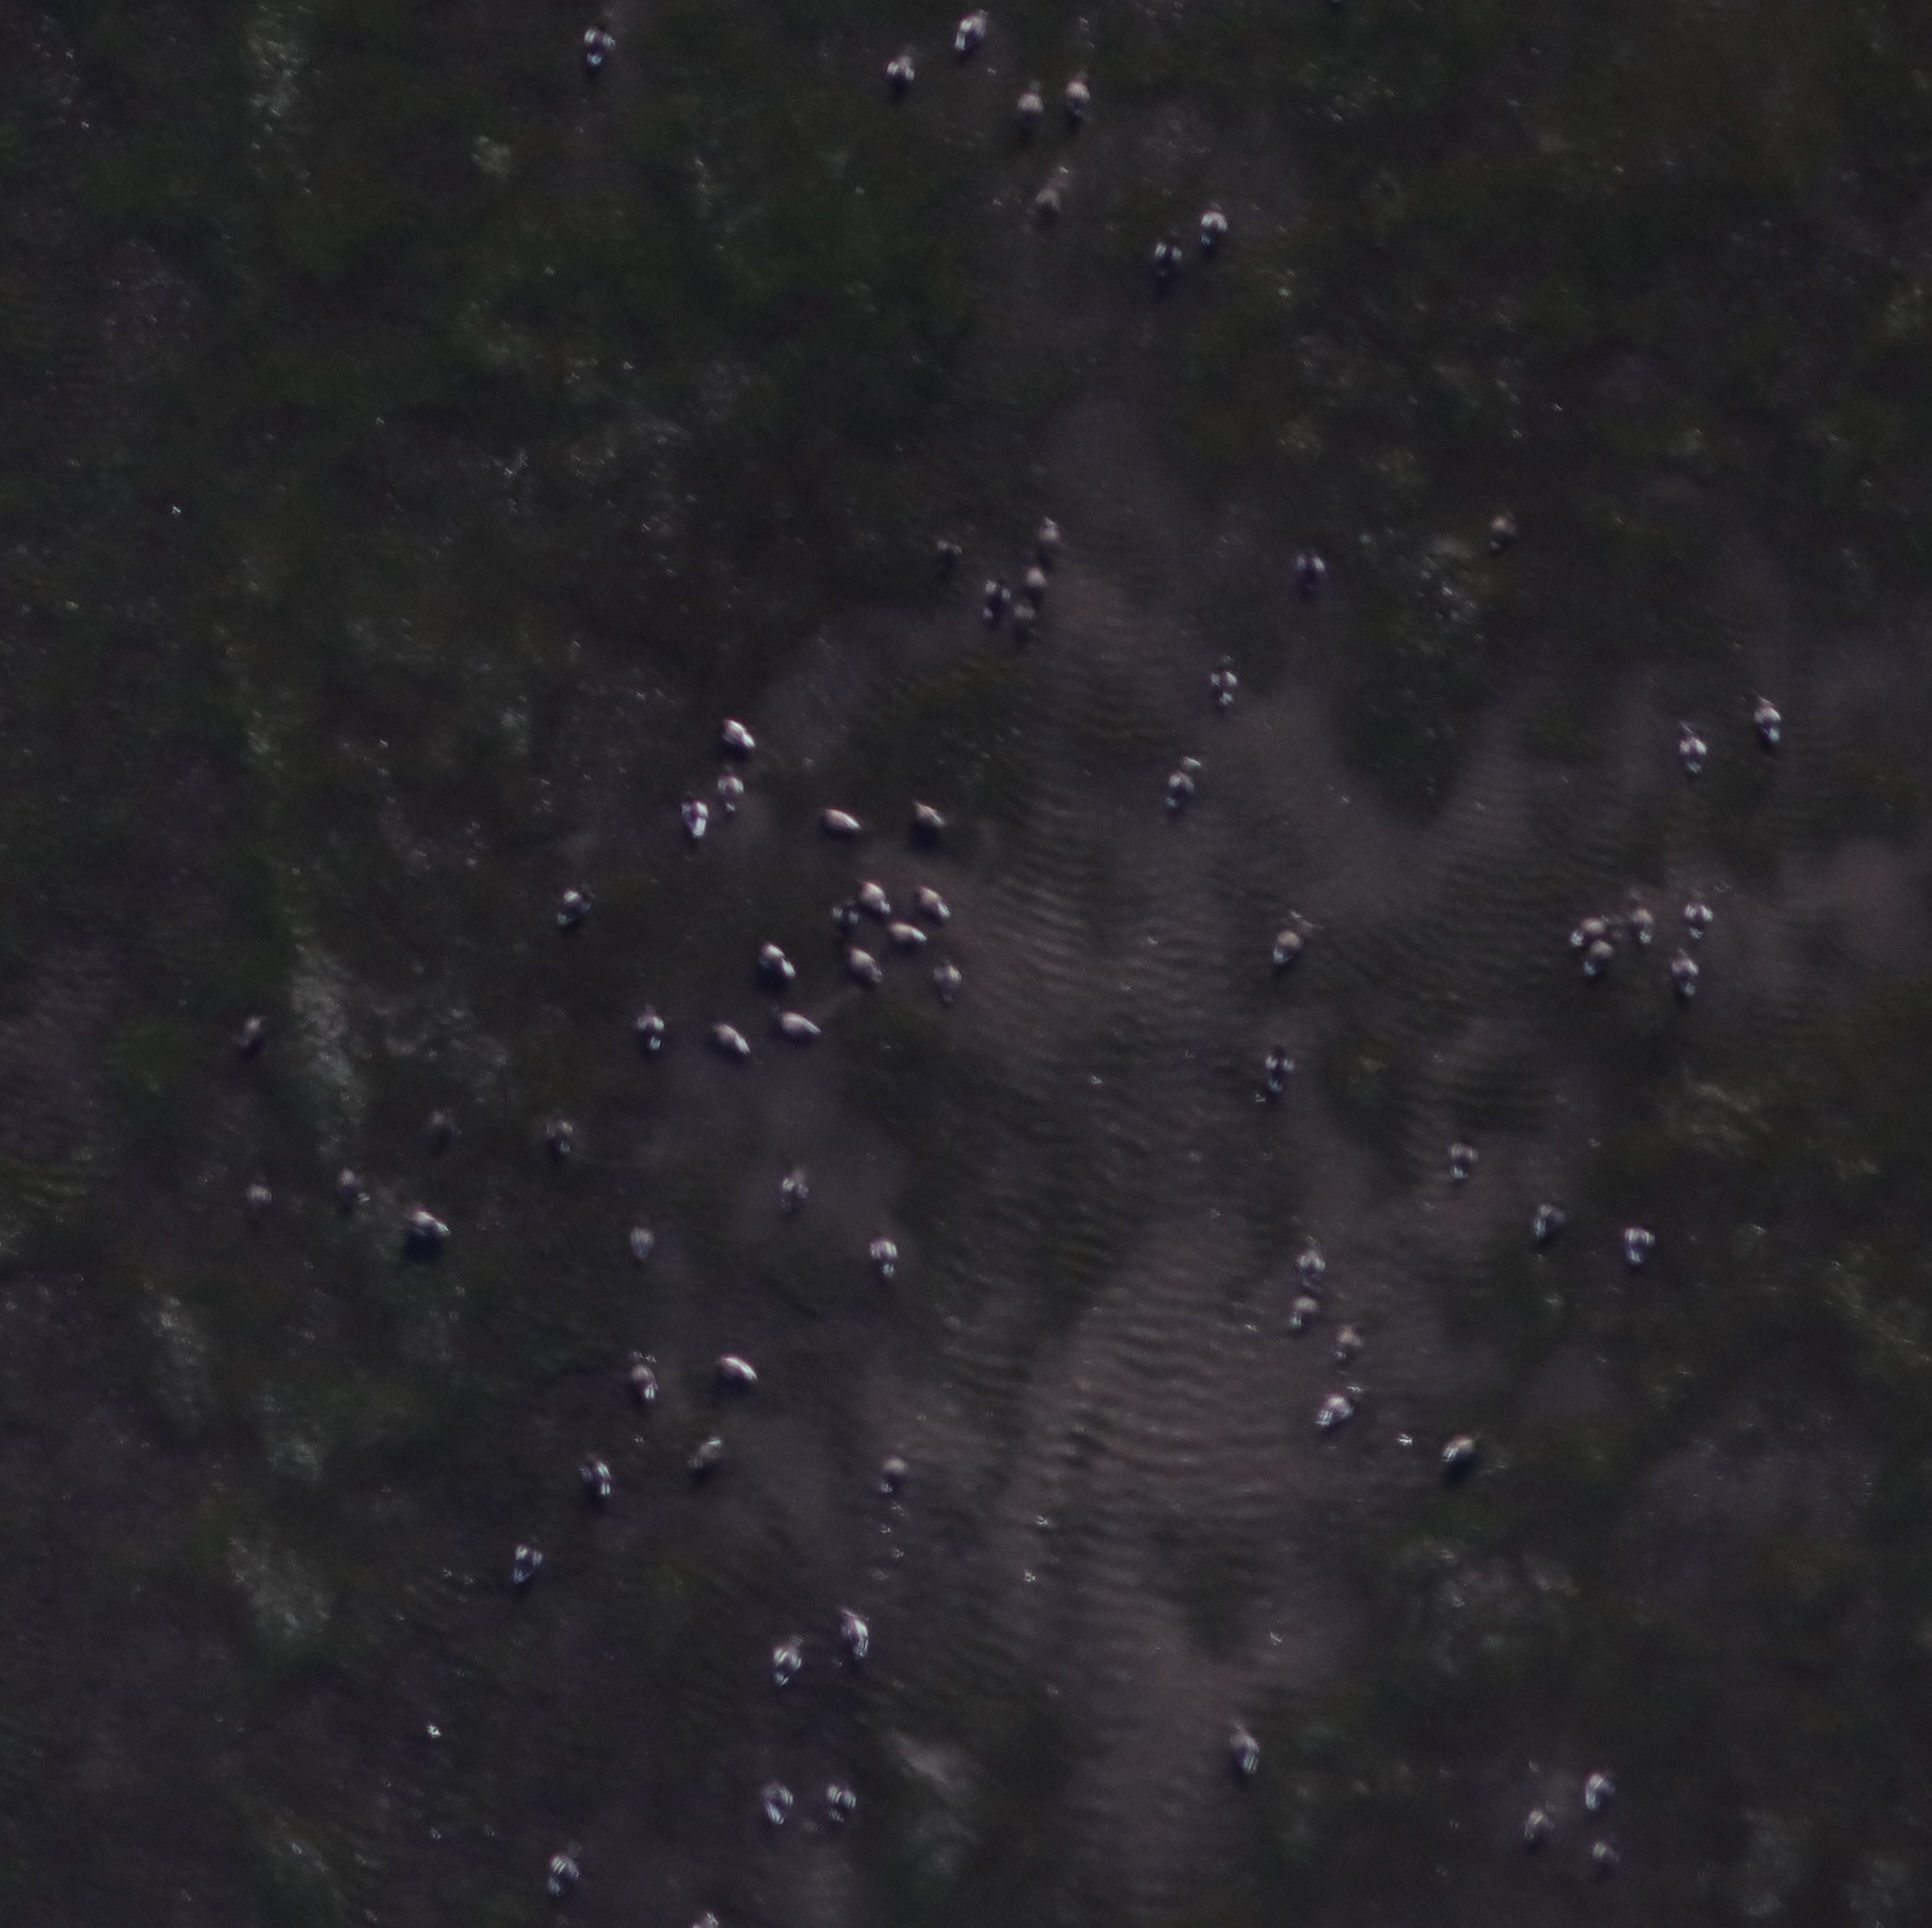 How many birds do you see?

72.